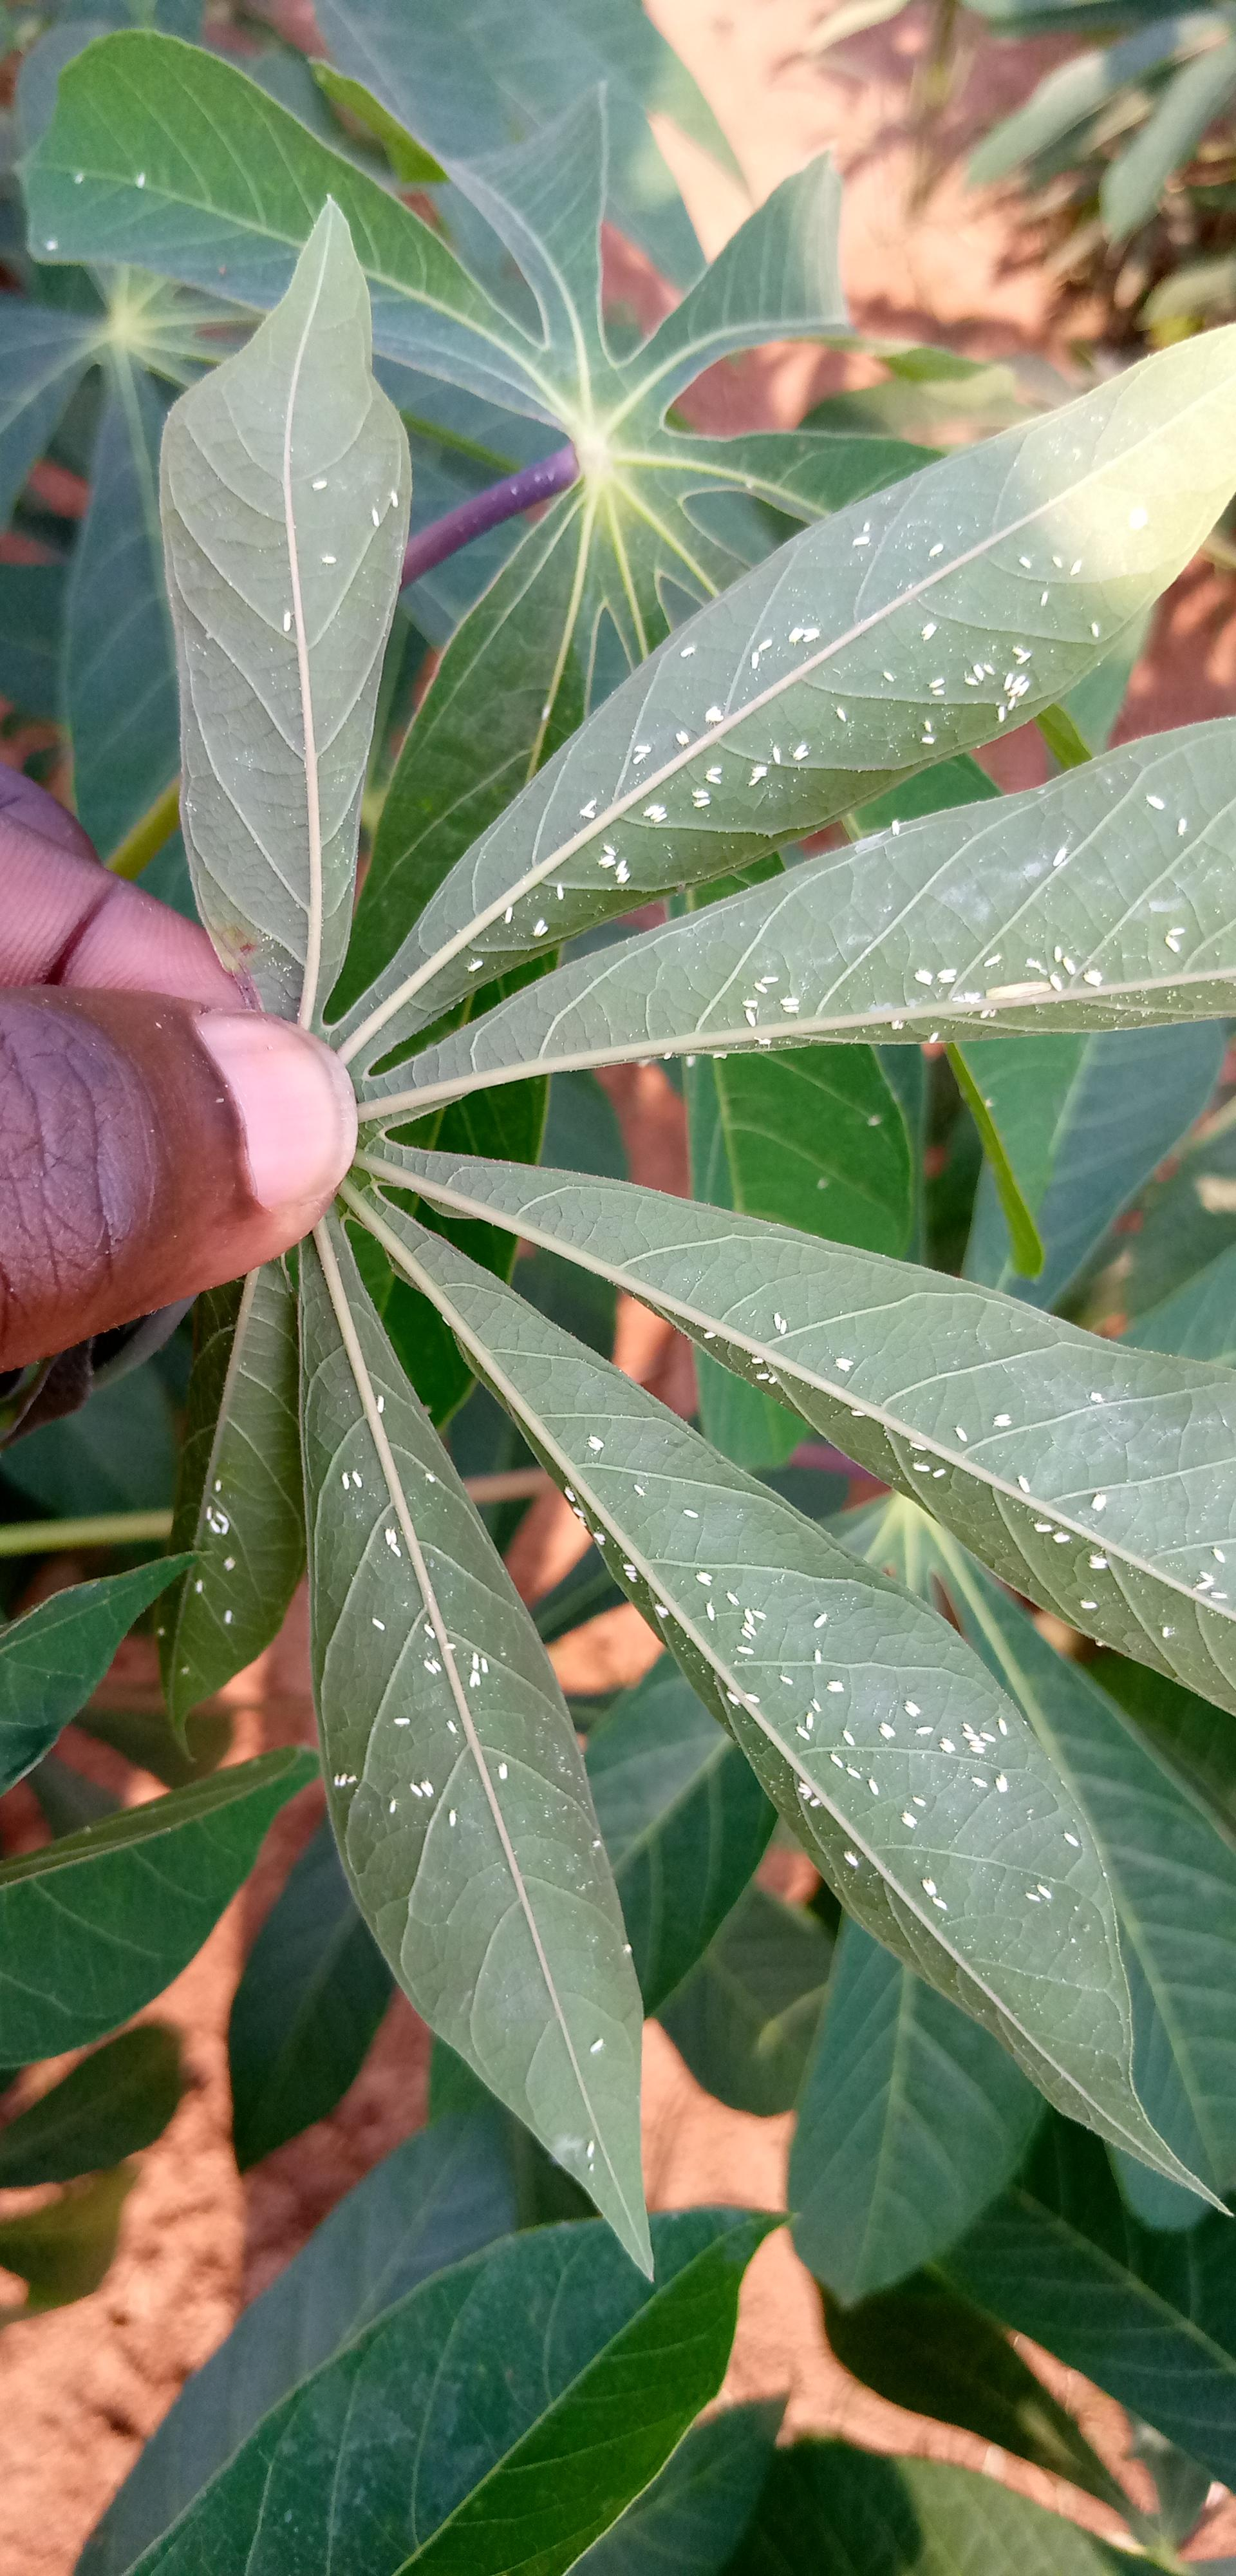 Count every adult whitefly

189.